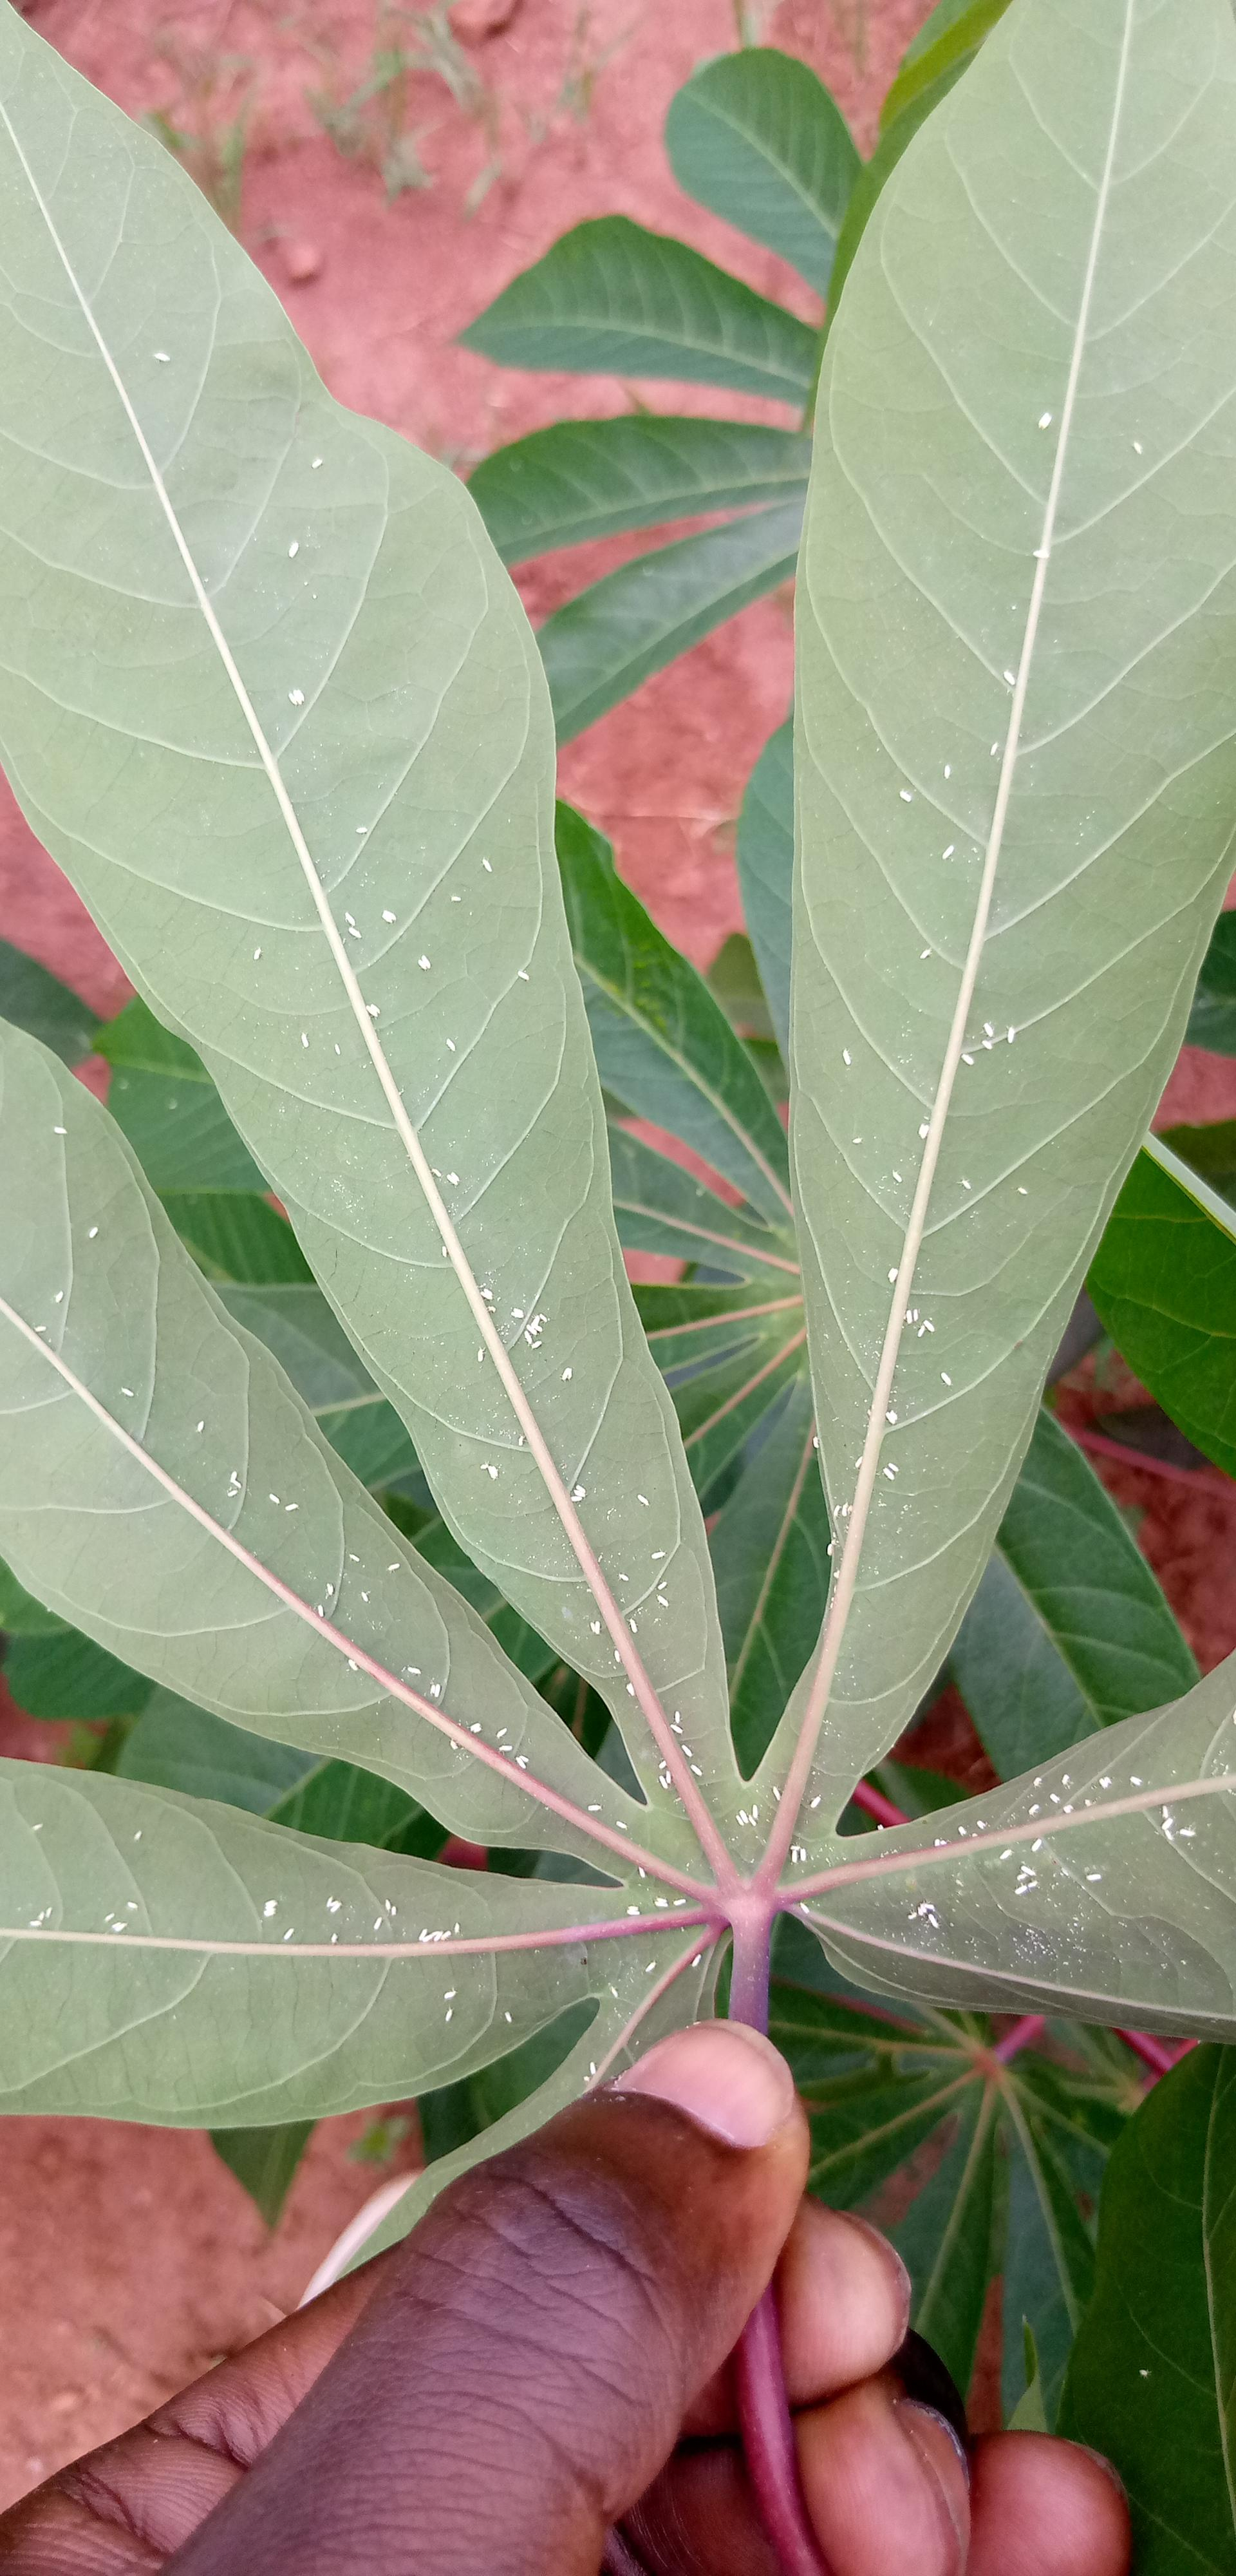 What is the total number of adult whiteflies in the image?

211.